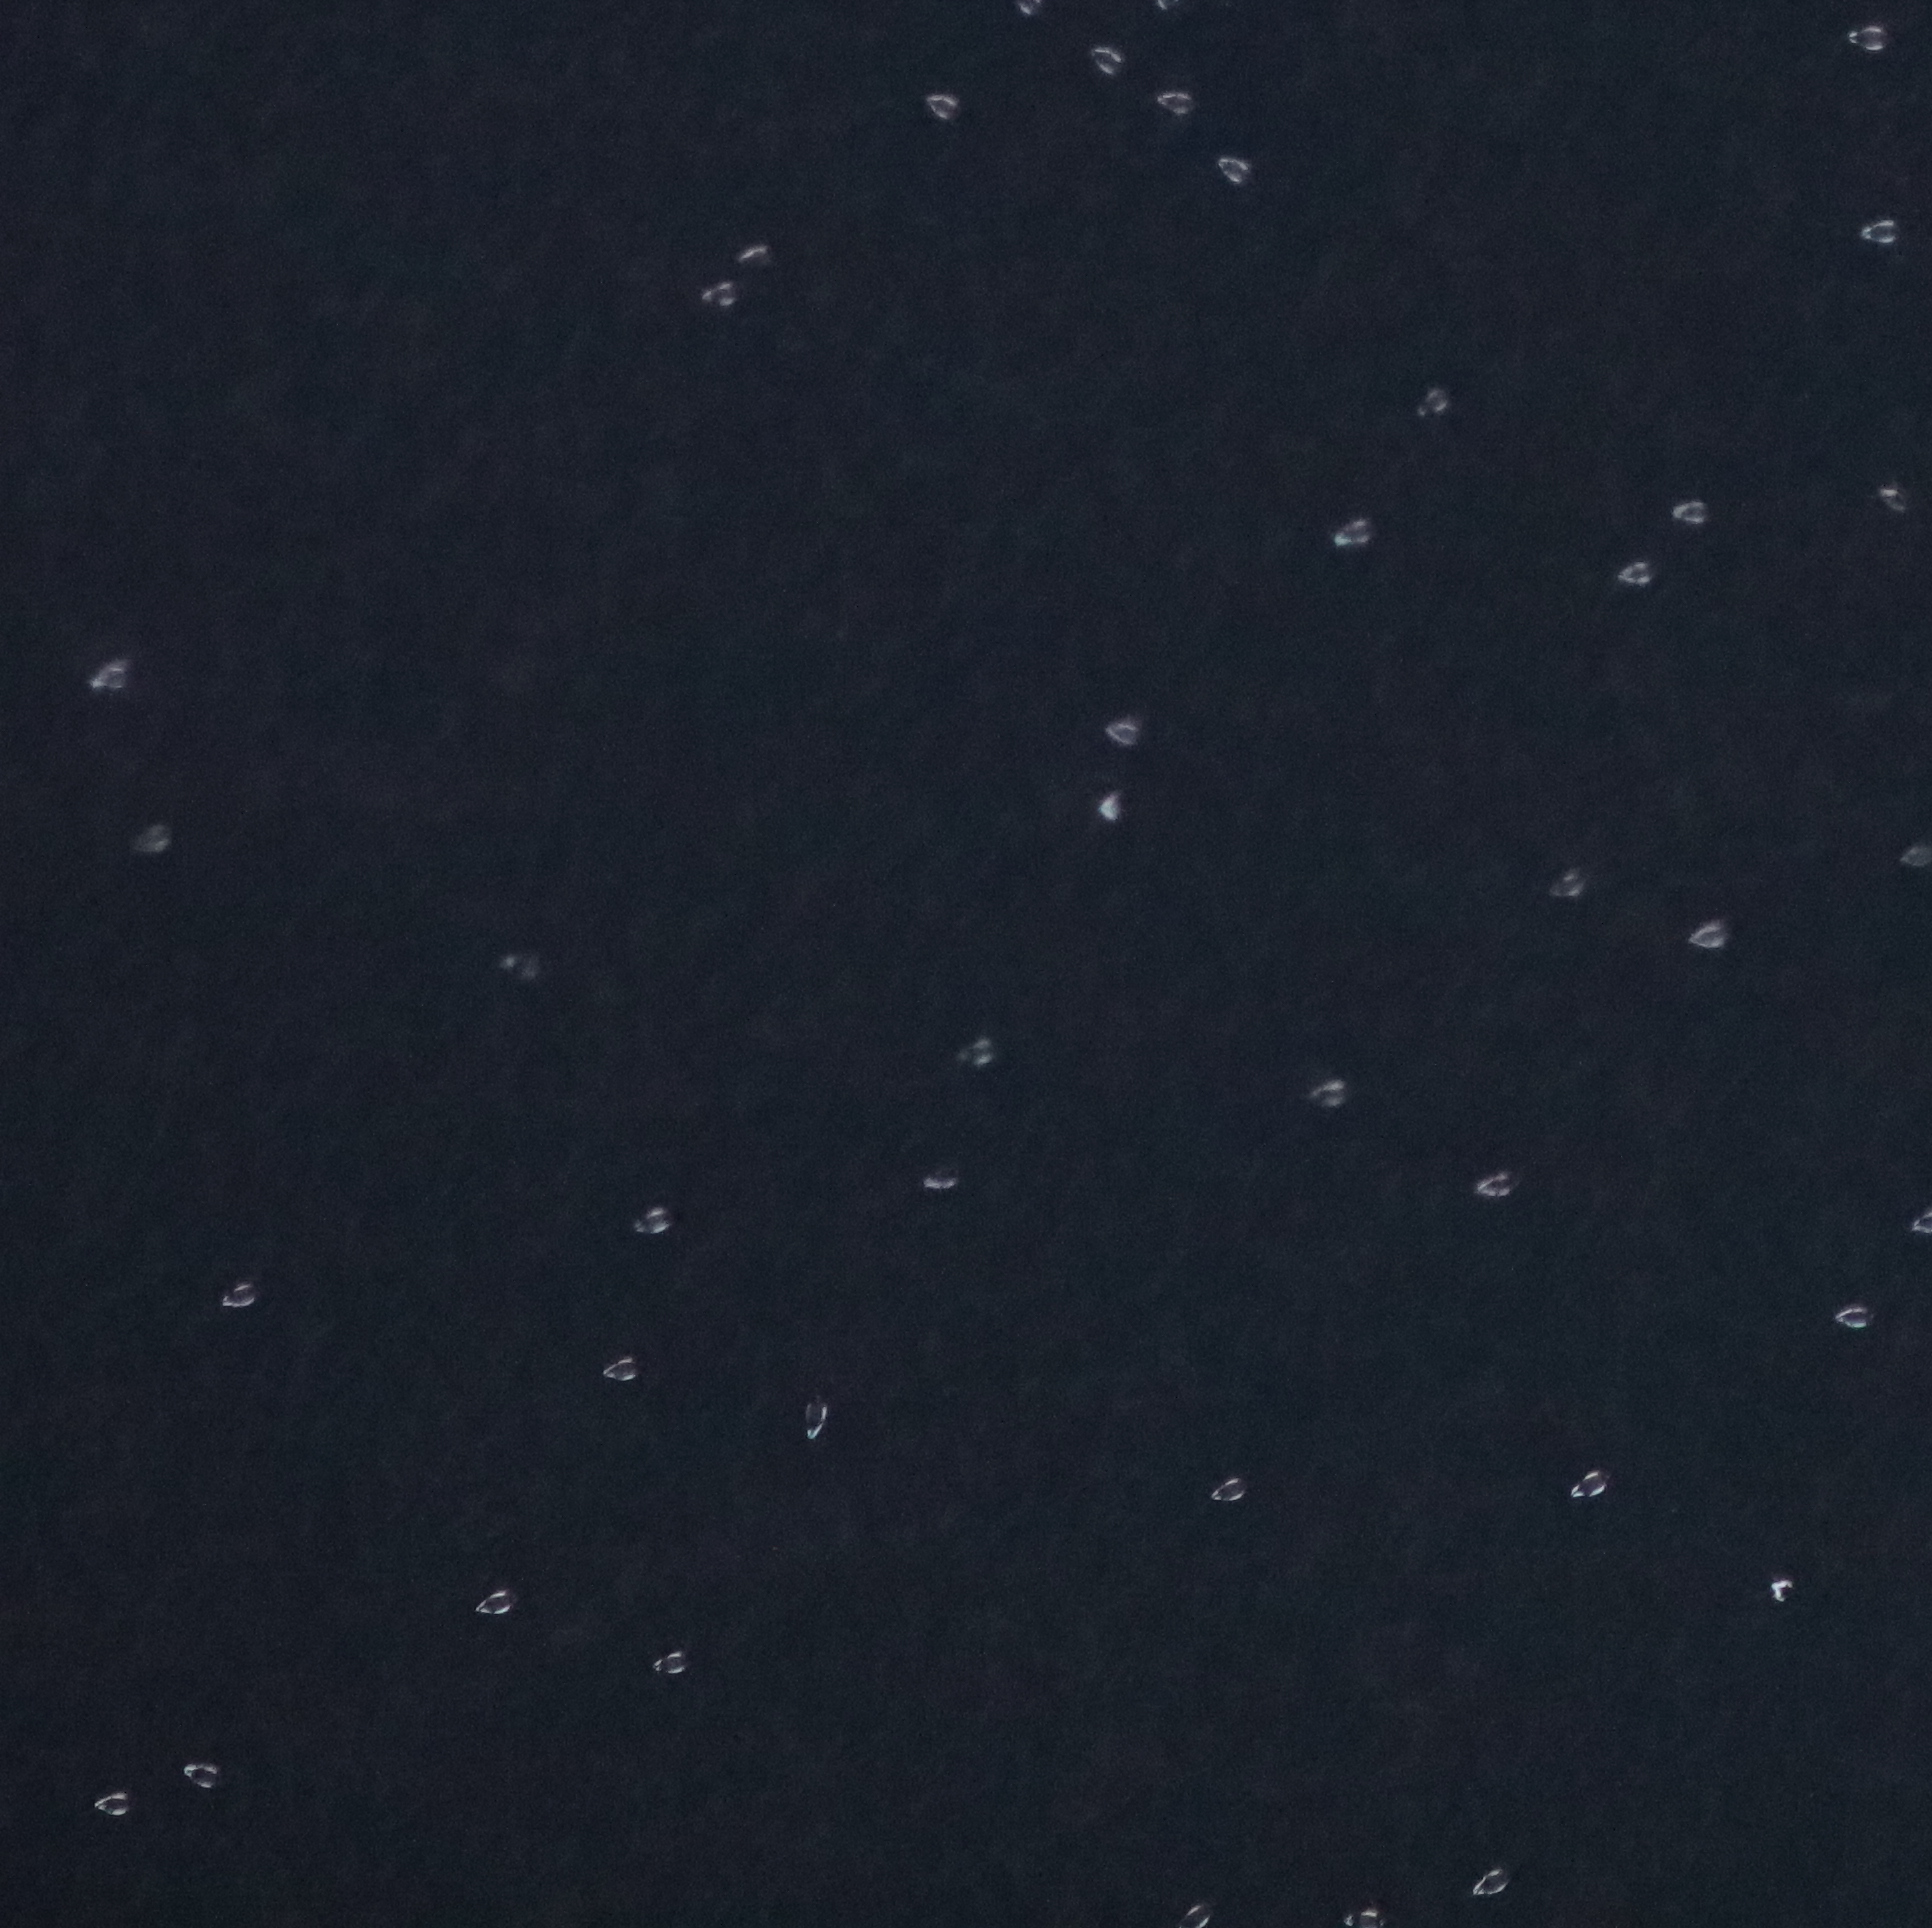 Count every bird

41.